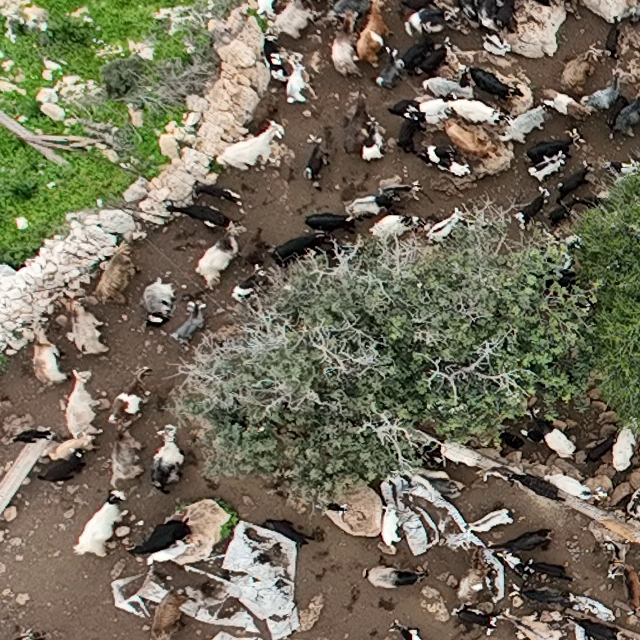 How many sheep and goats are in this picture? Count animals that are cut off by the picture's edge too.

97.